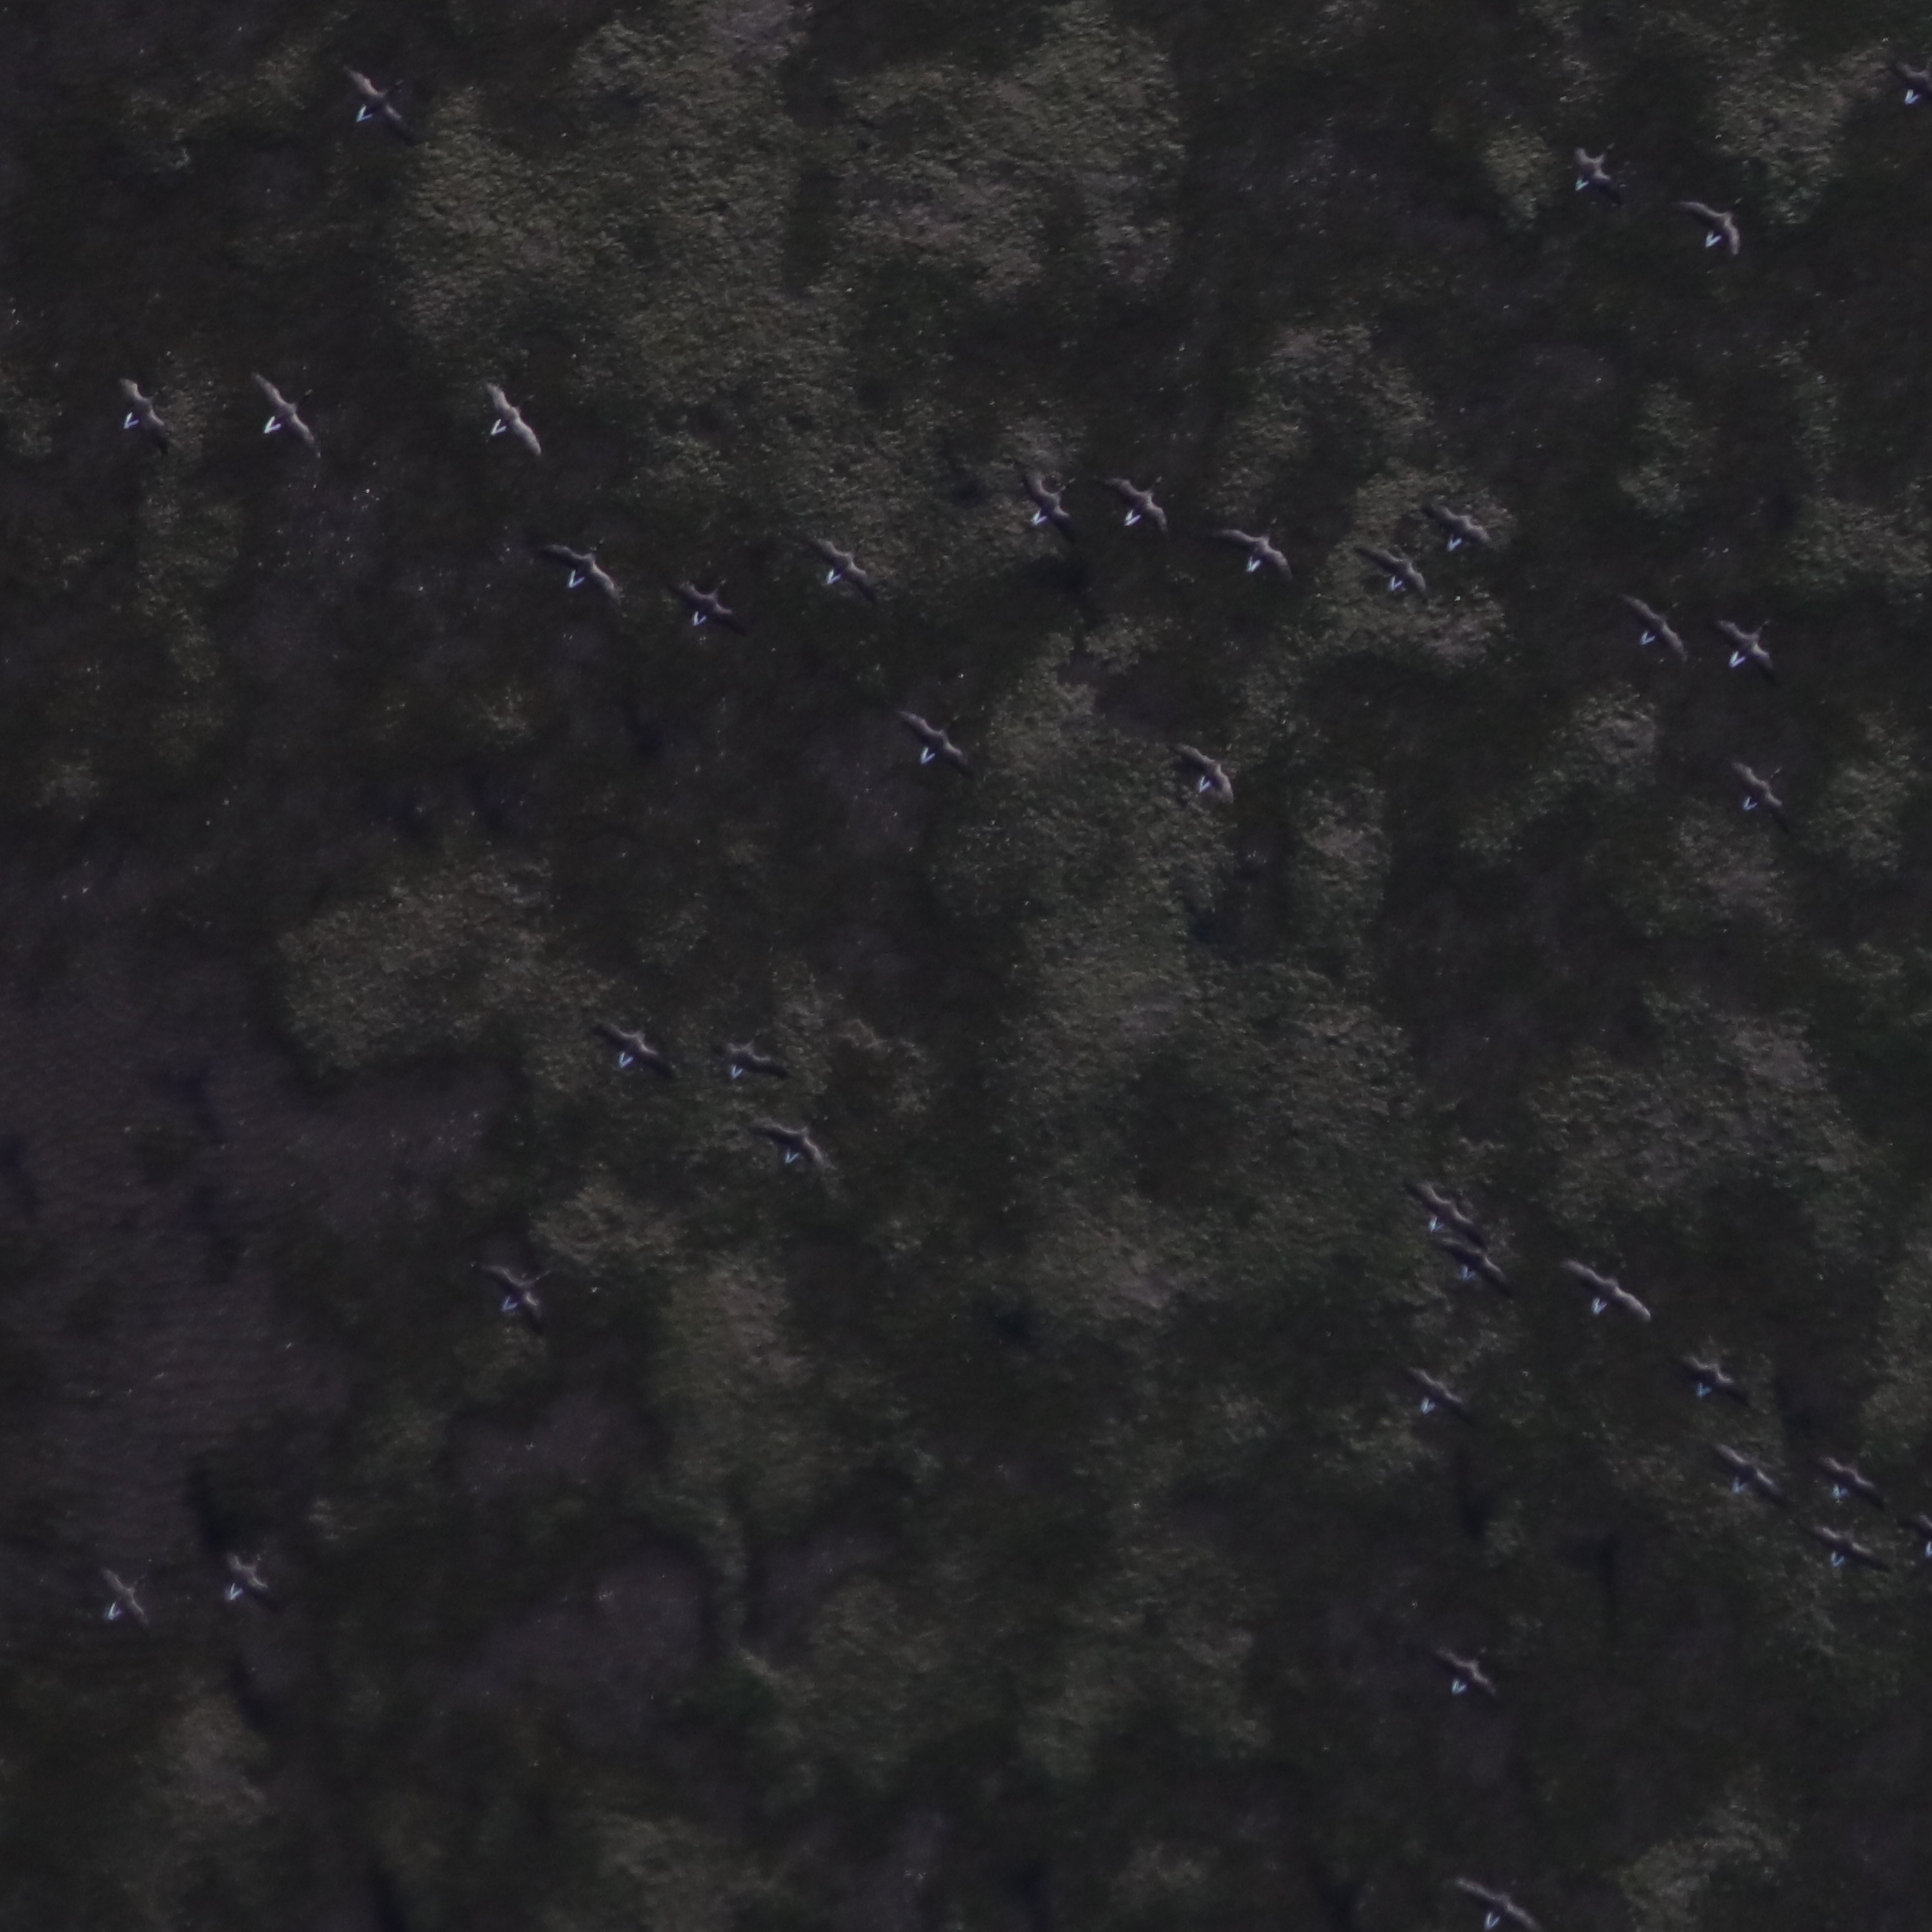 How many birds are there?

36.